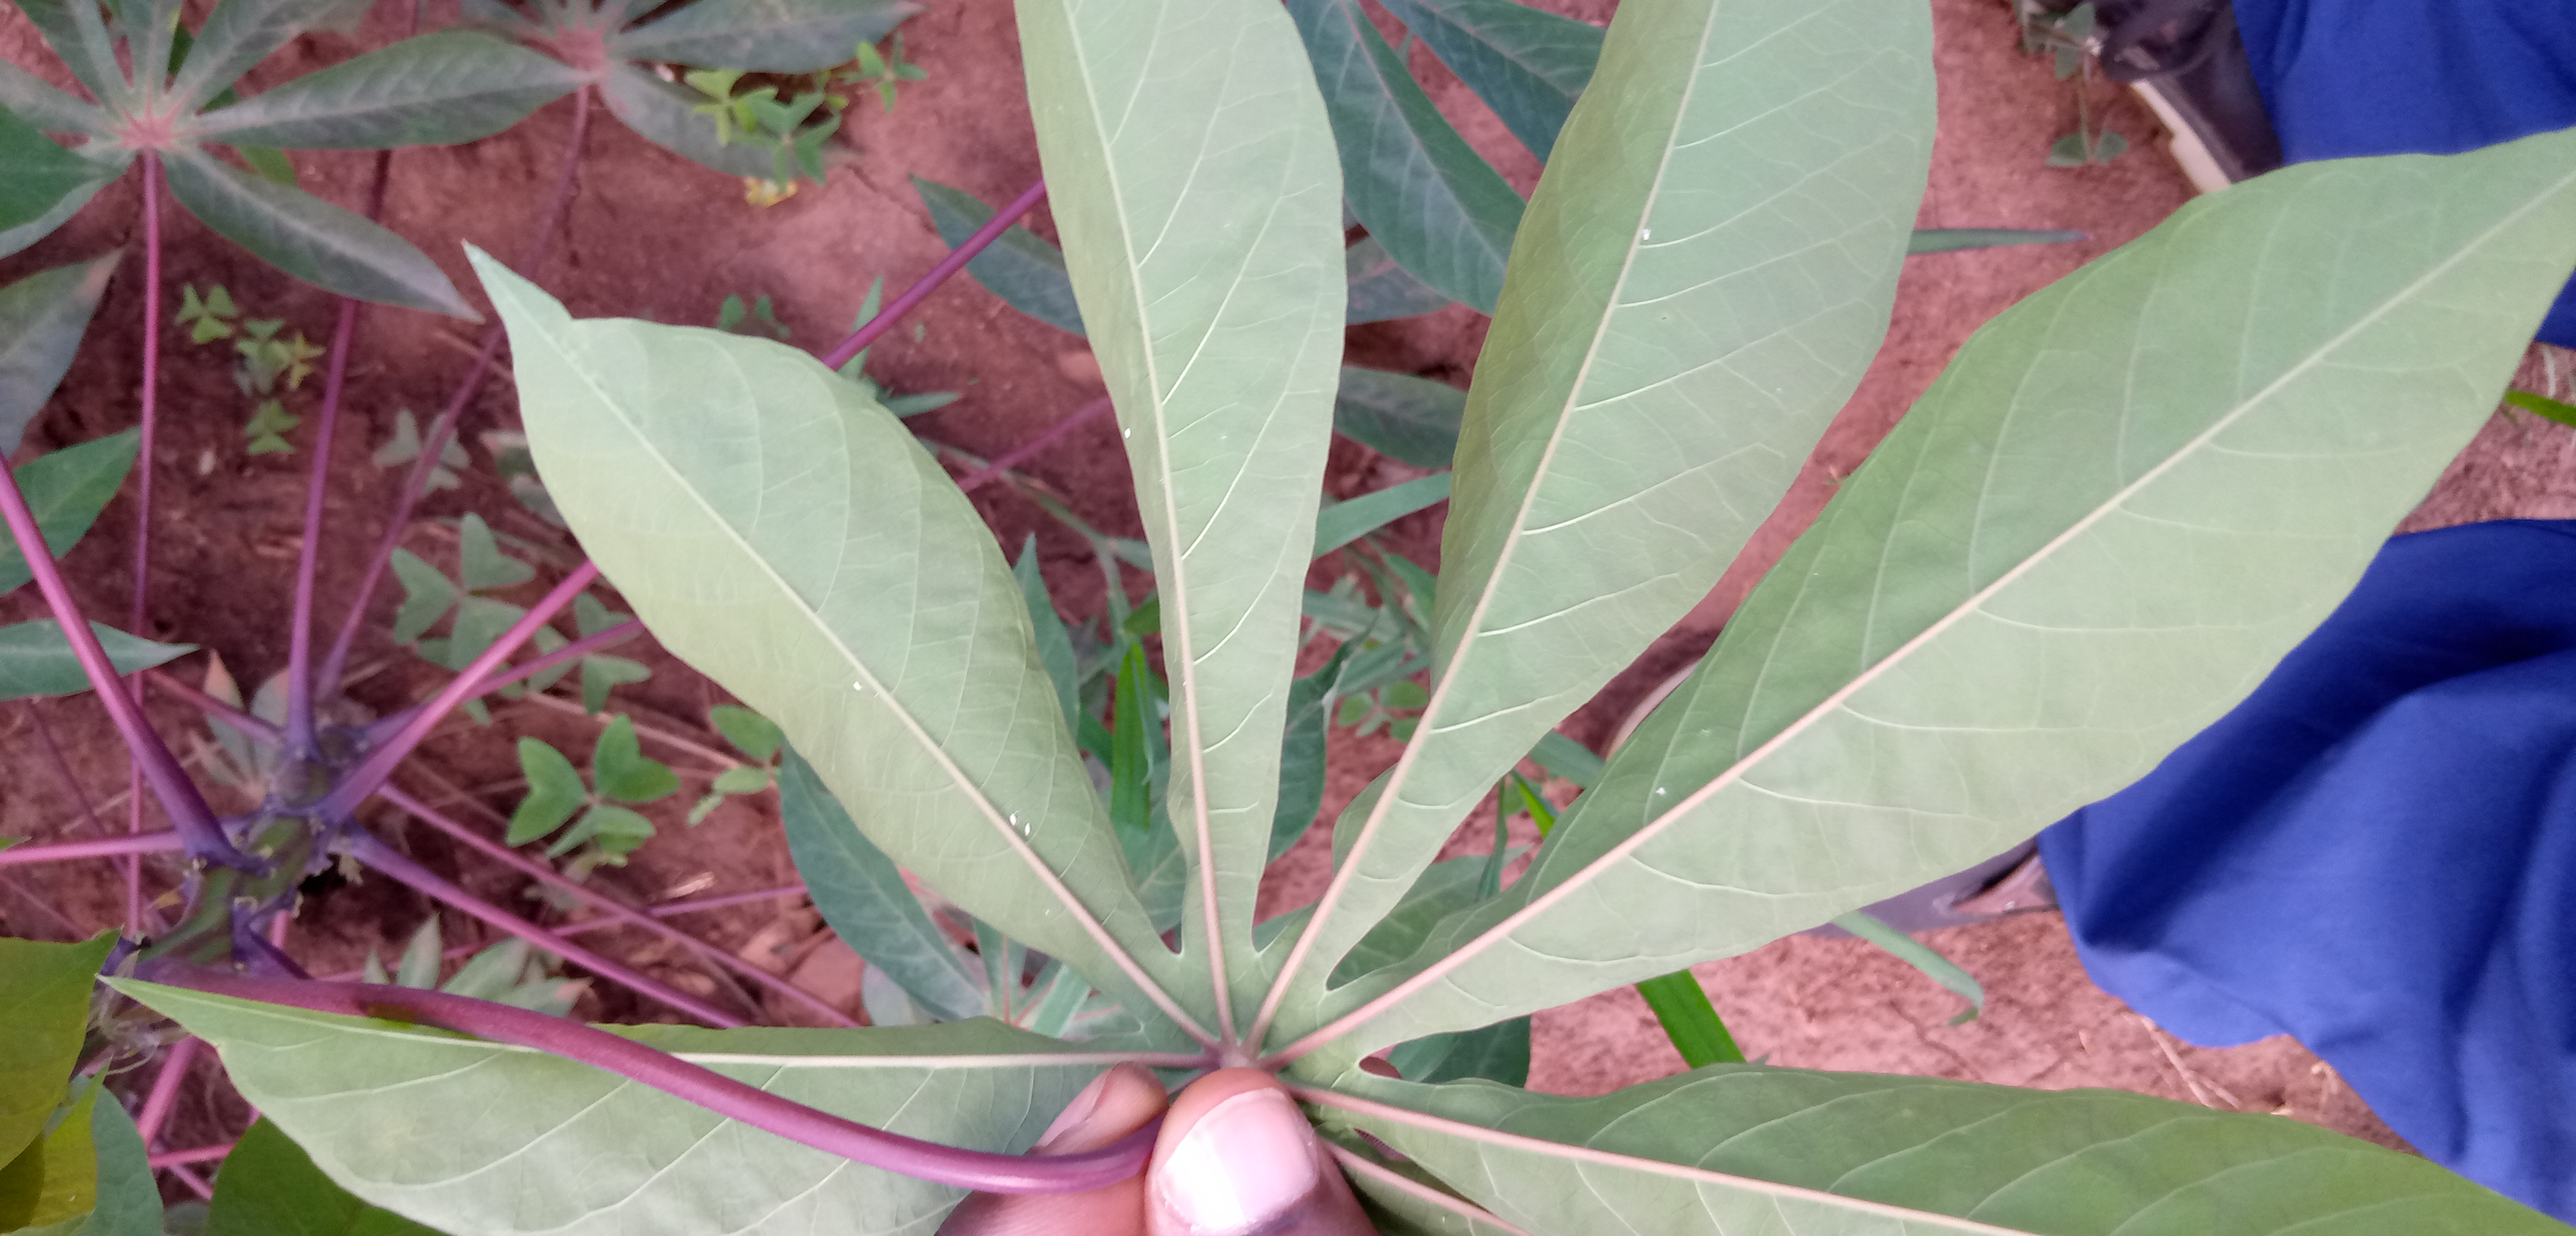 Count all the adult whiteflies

6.